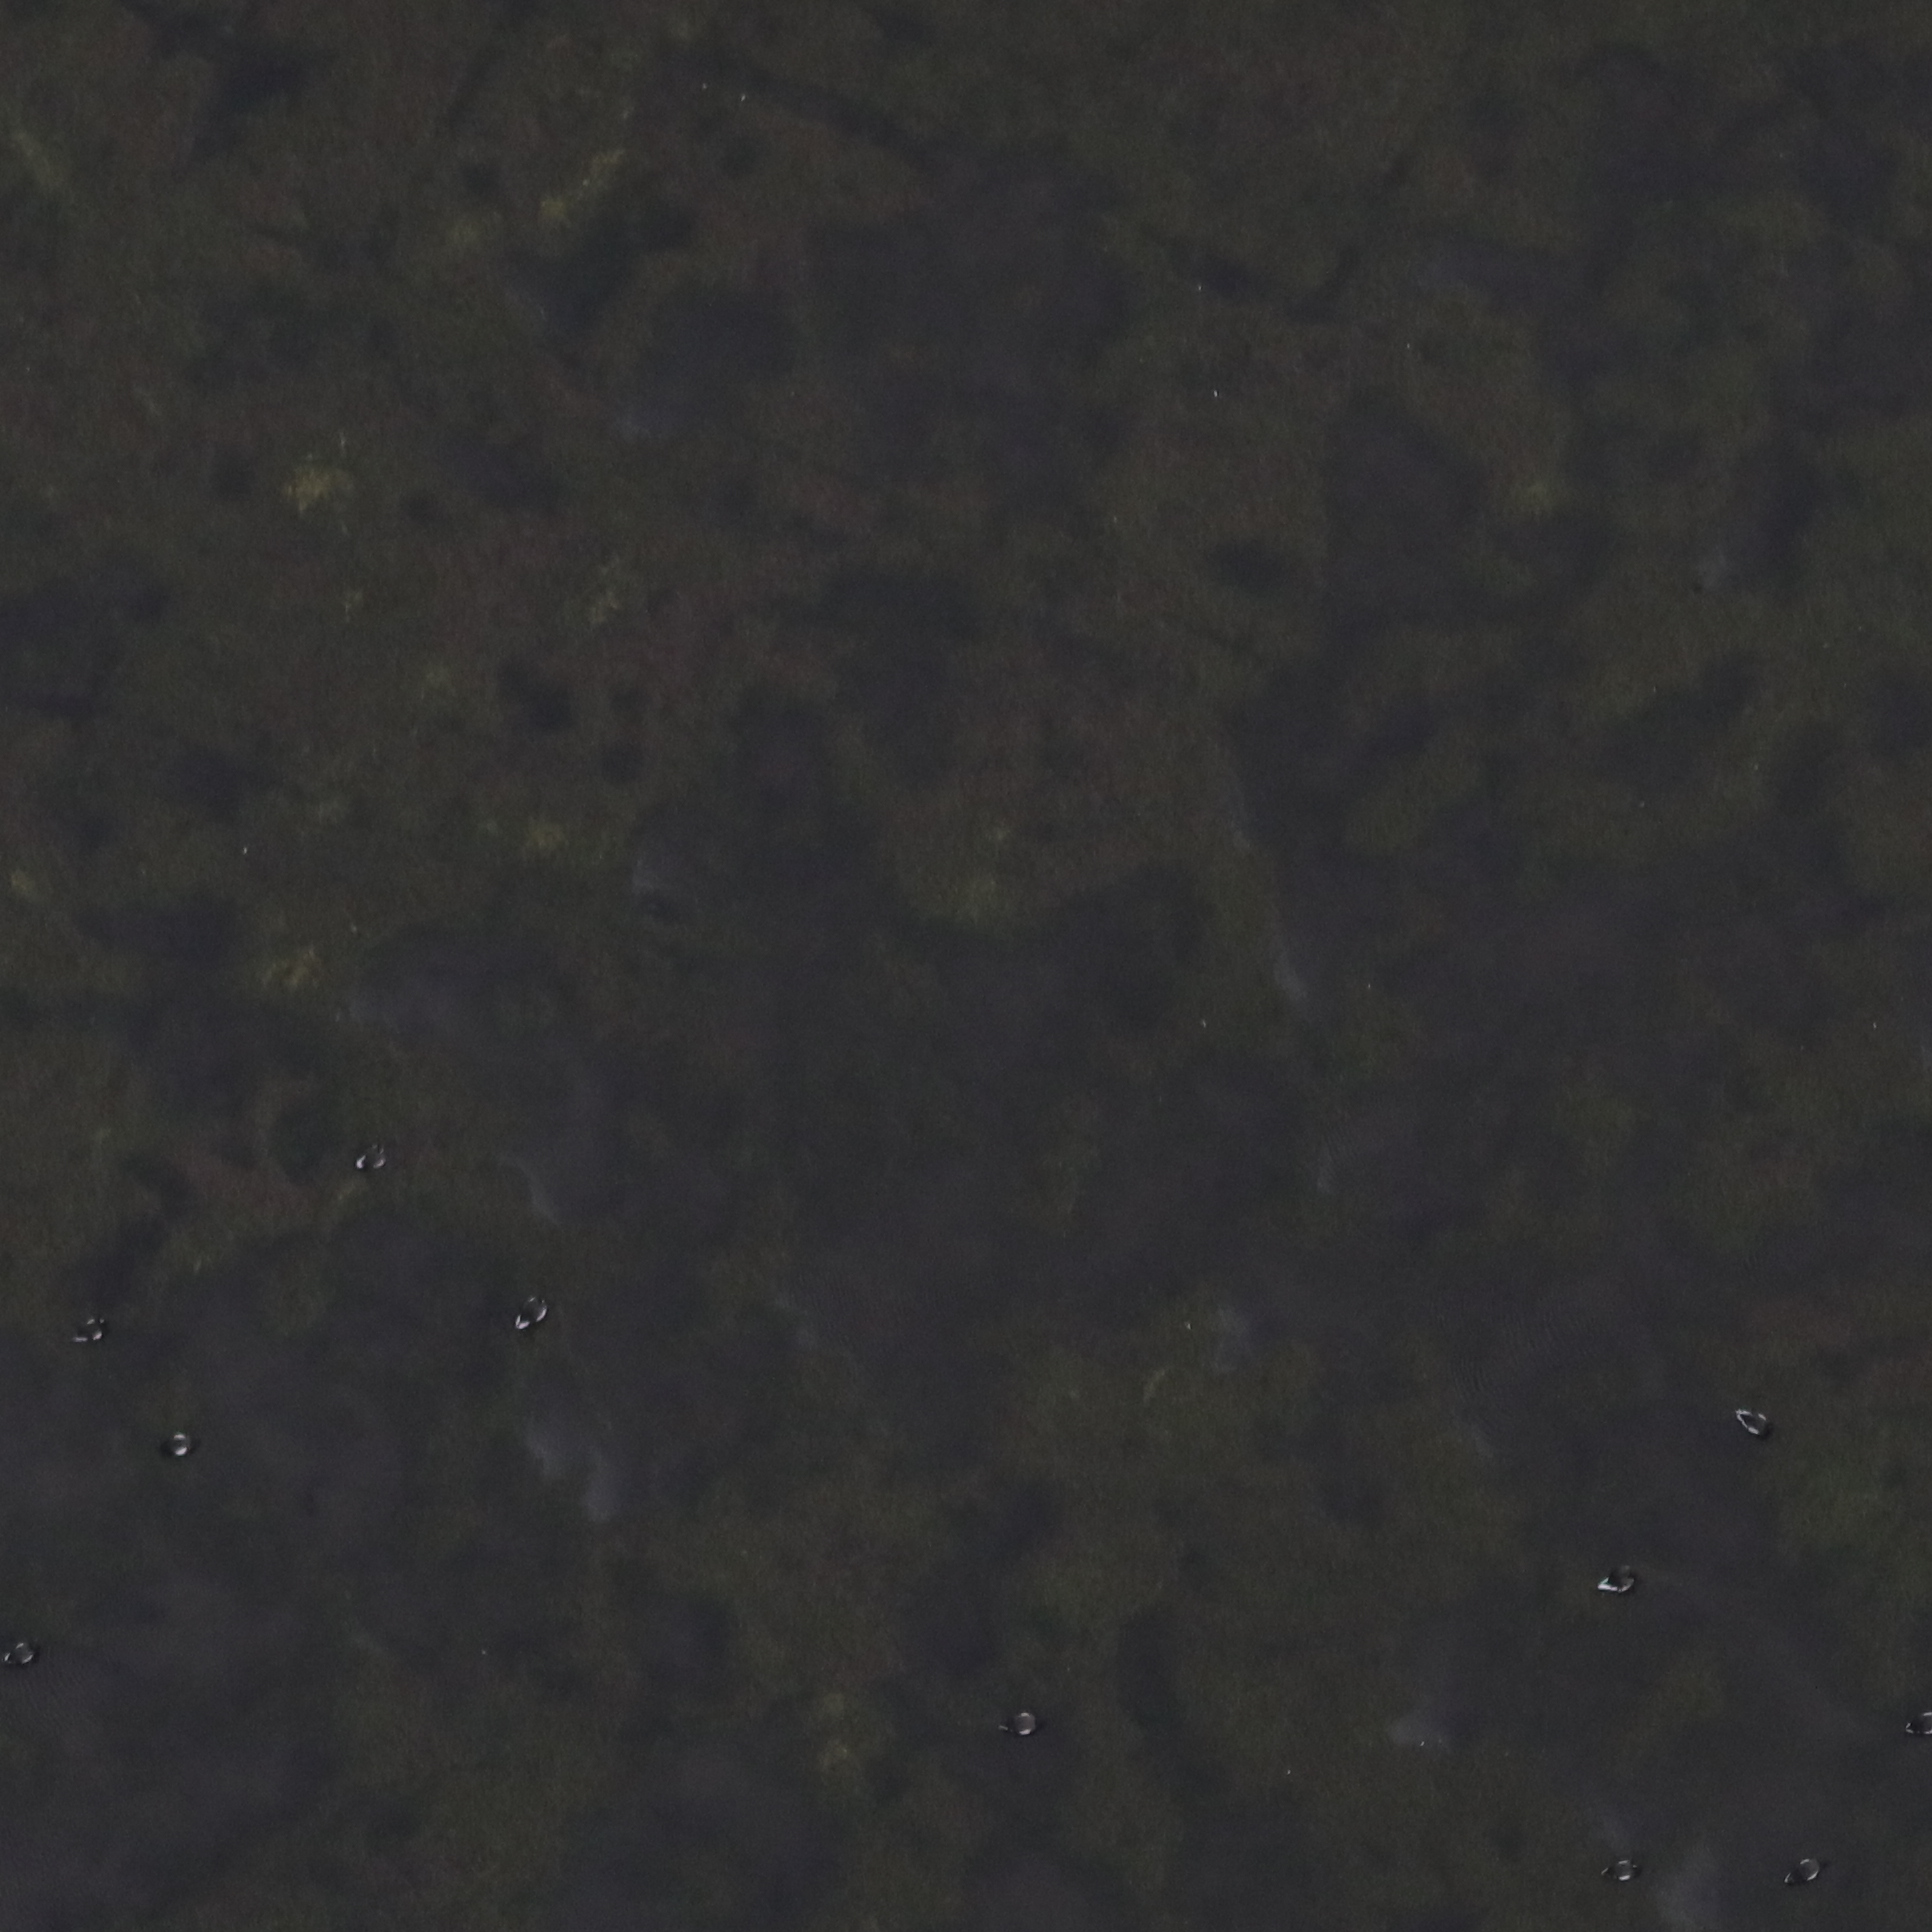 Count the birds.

11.